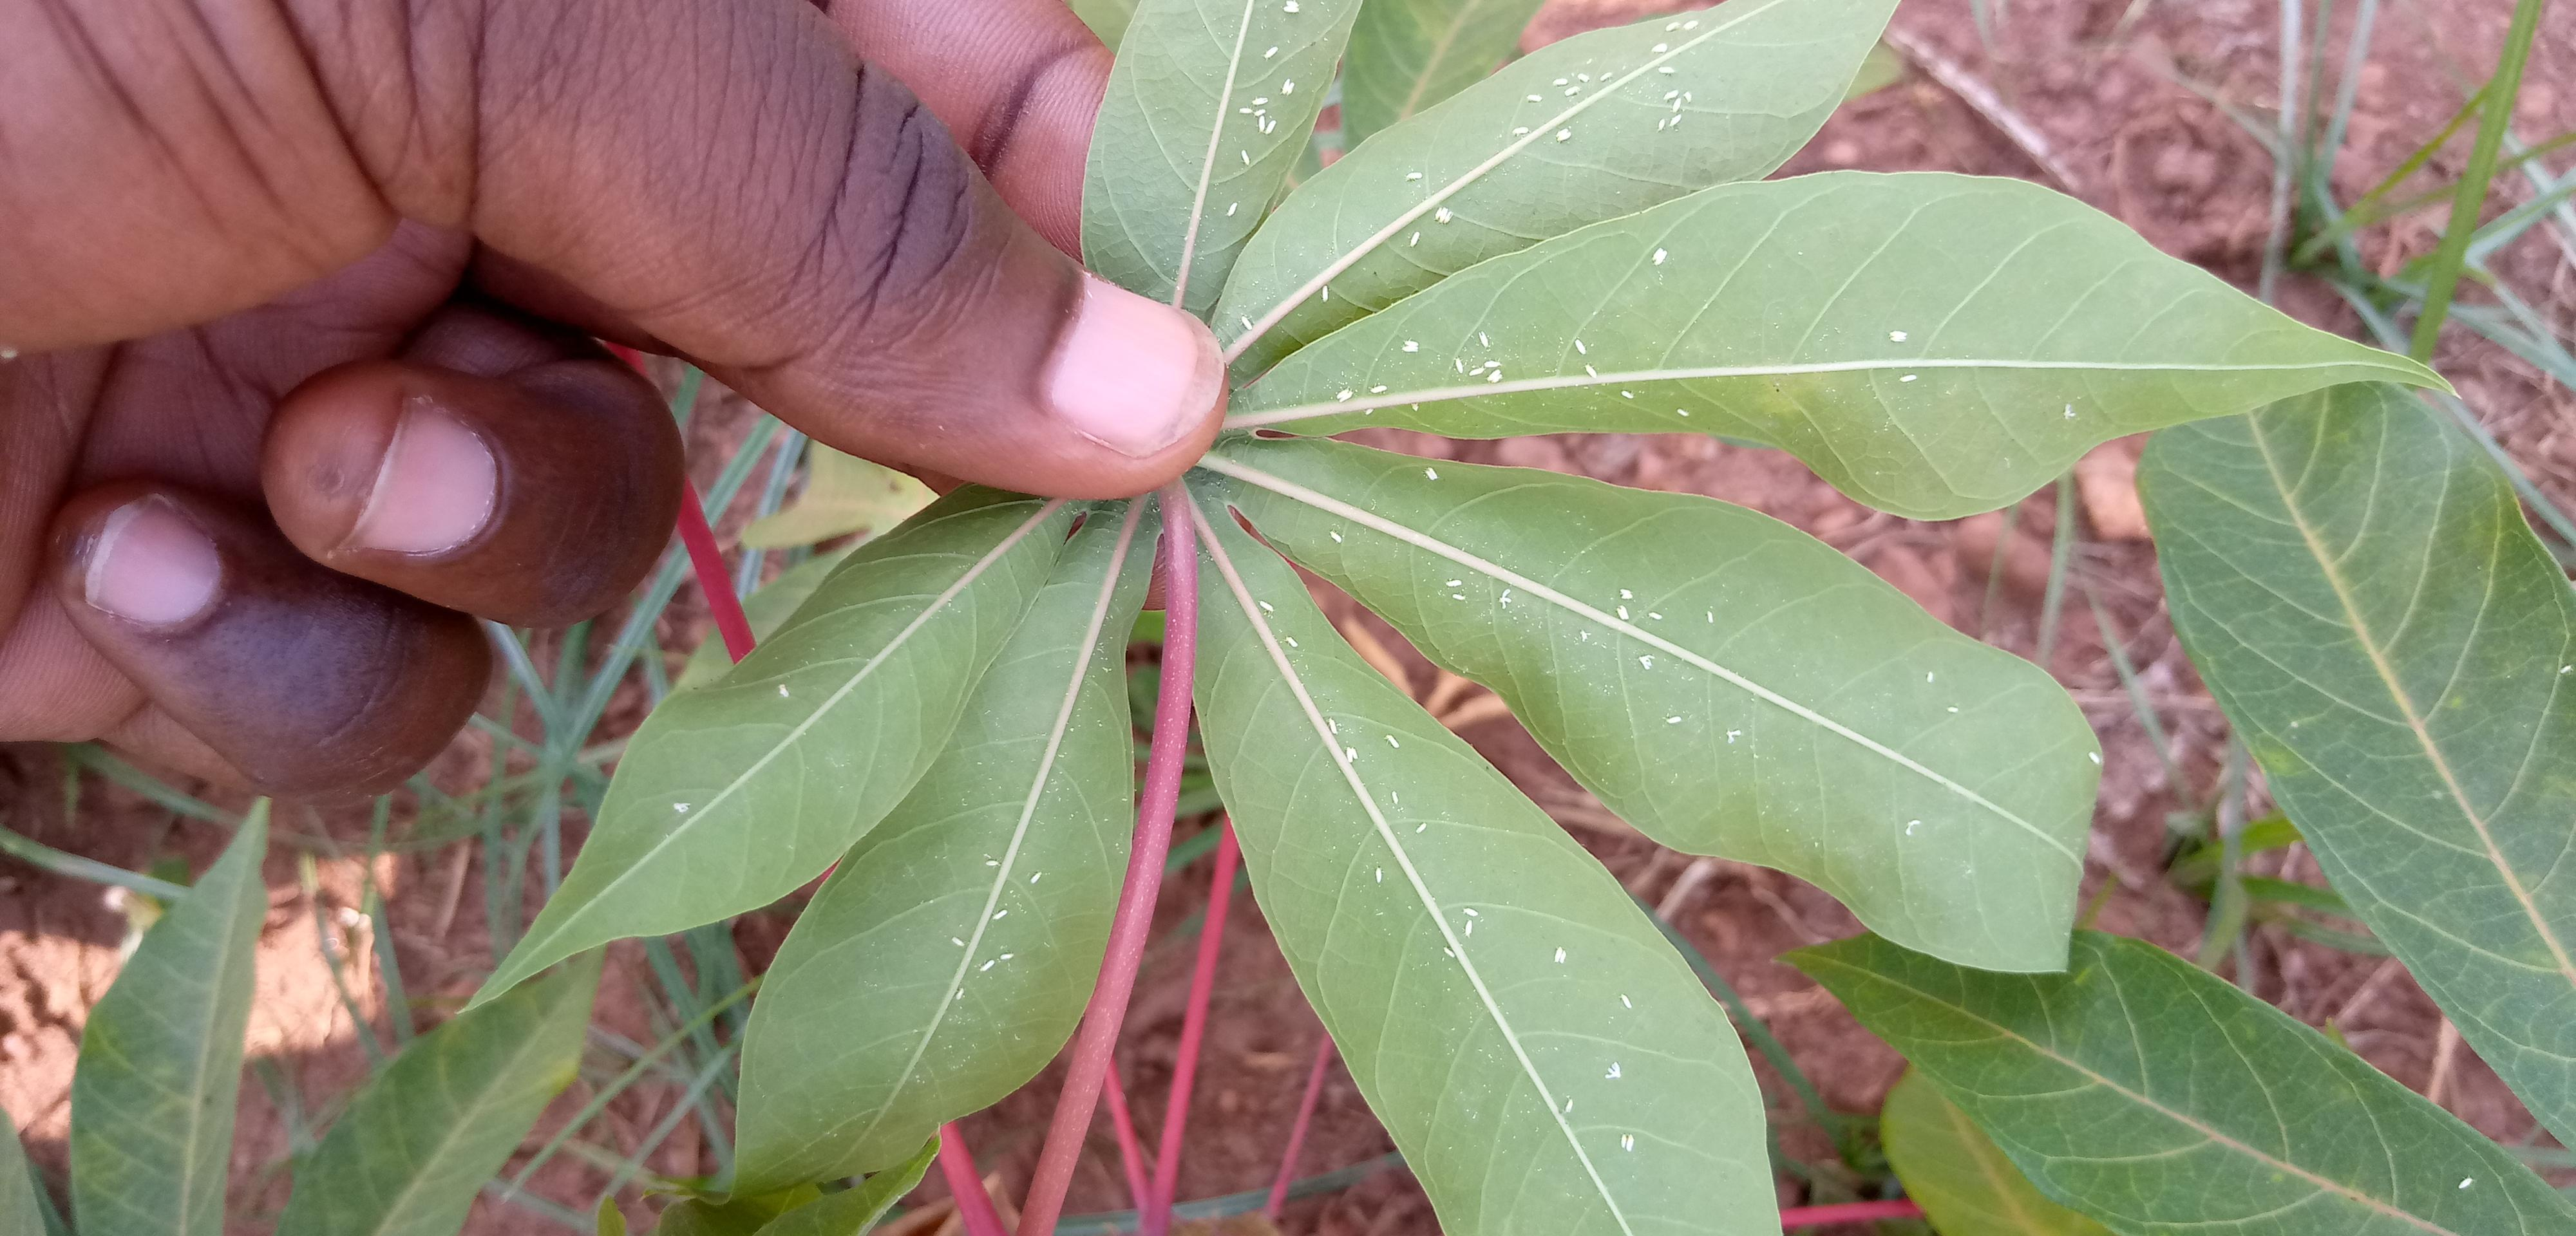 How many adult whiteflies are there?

103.